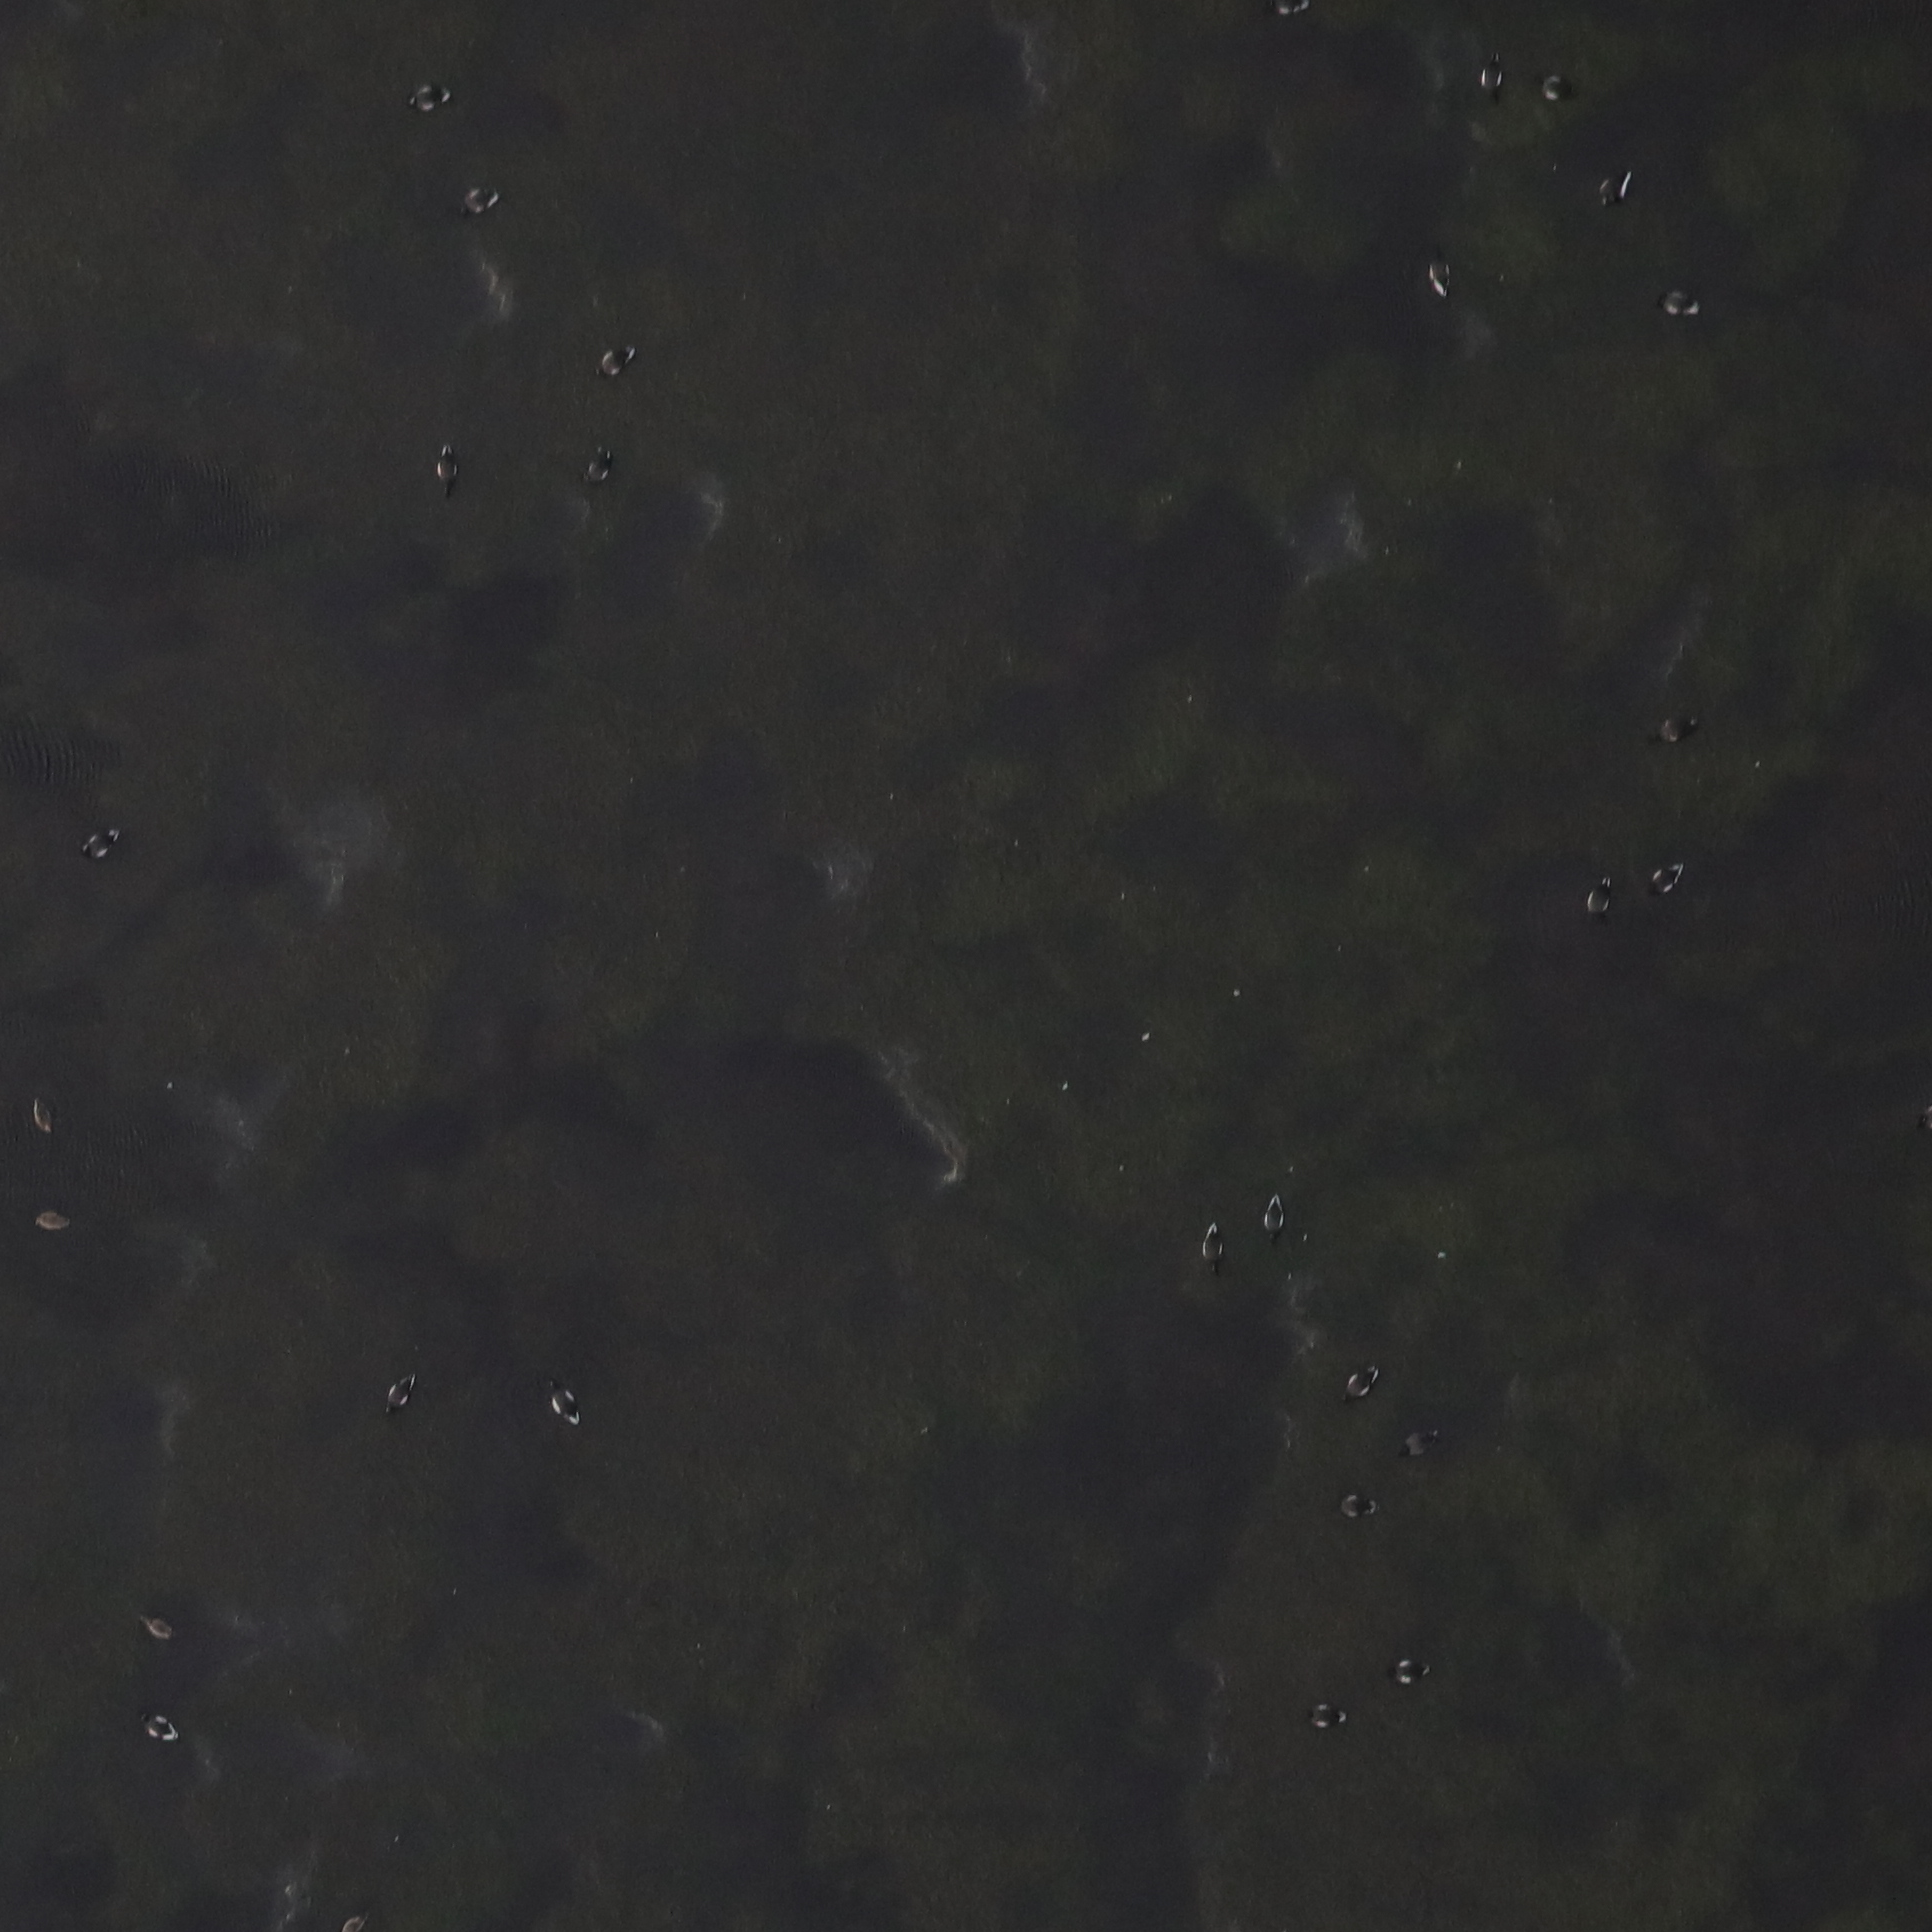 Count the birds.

29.